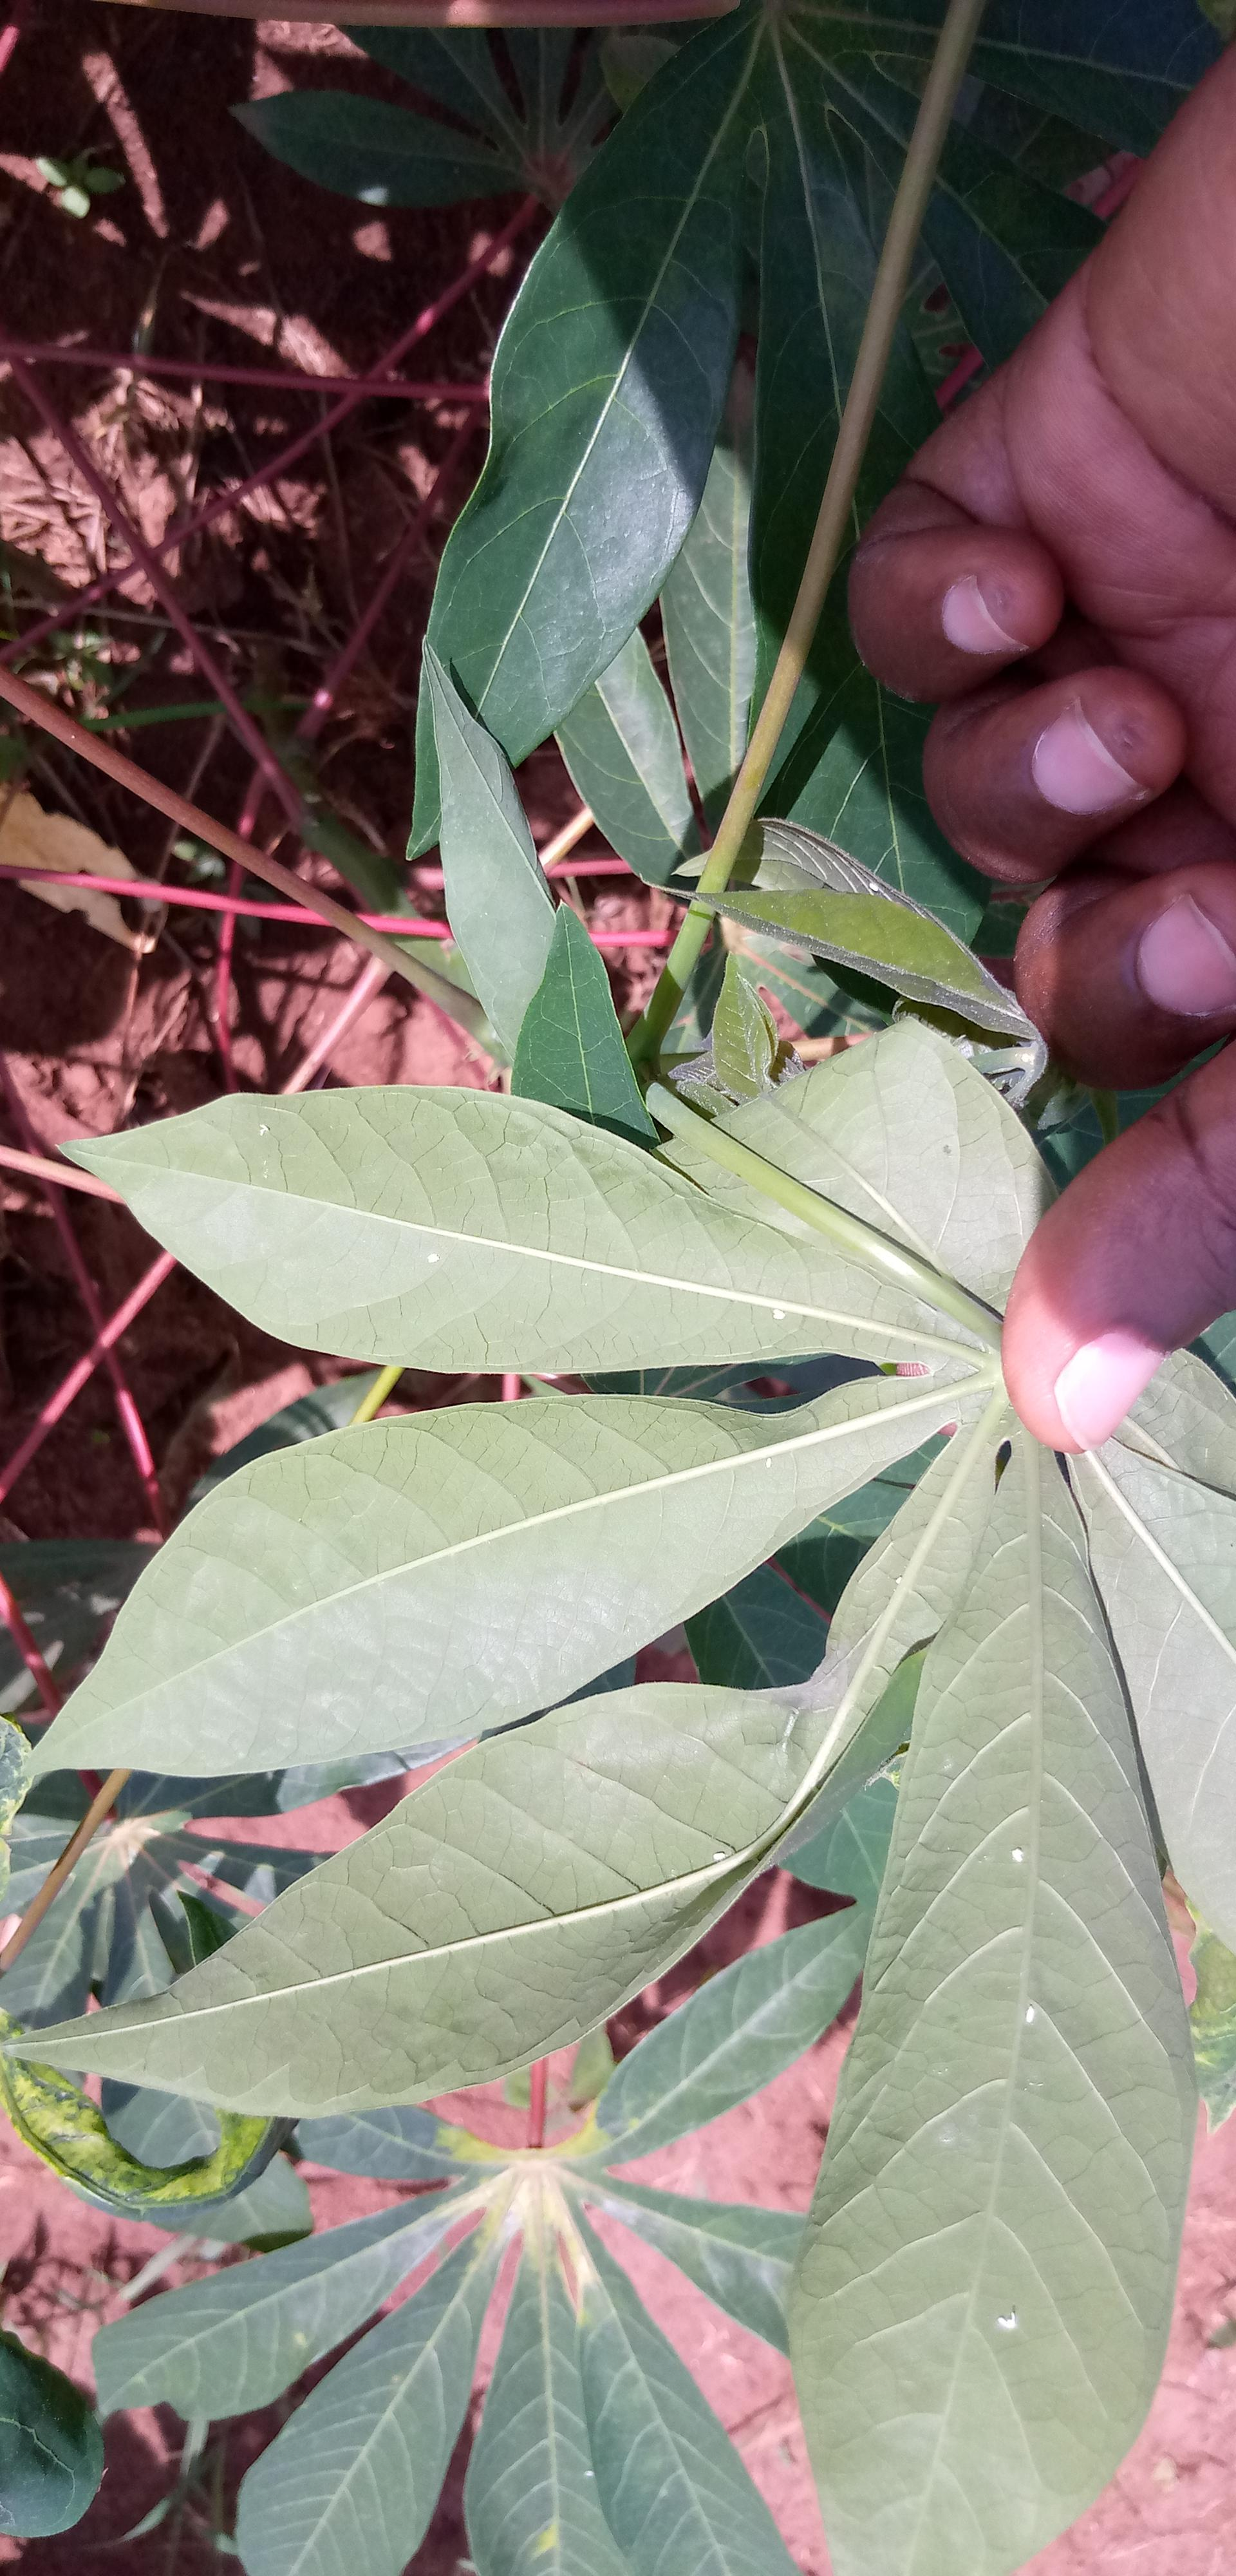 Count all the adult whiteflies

8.